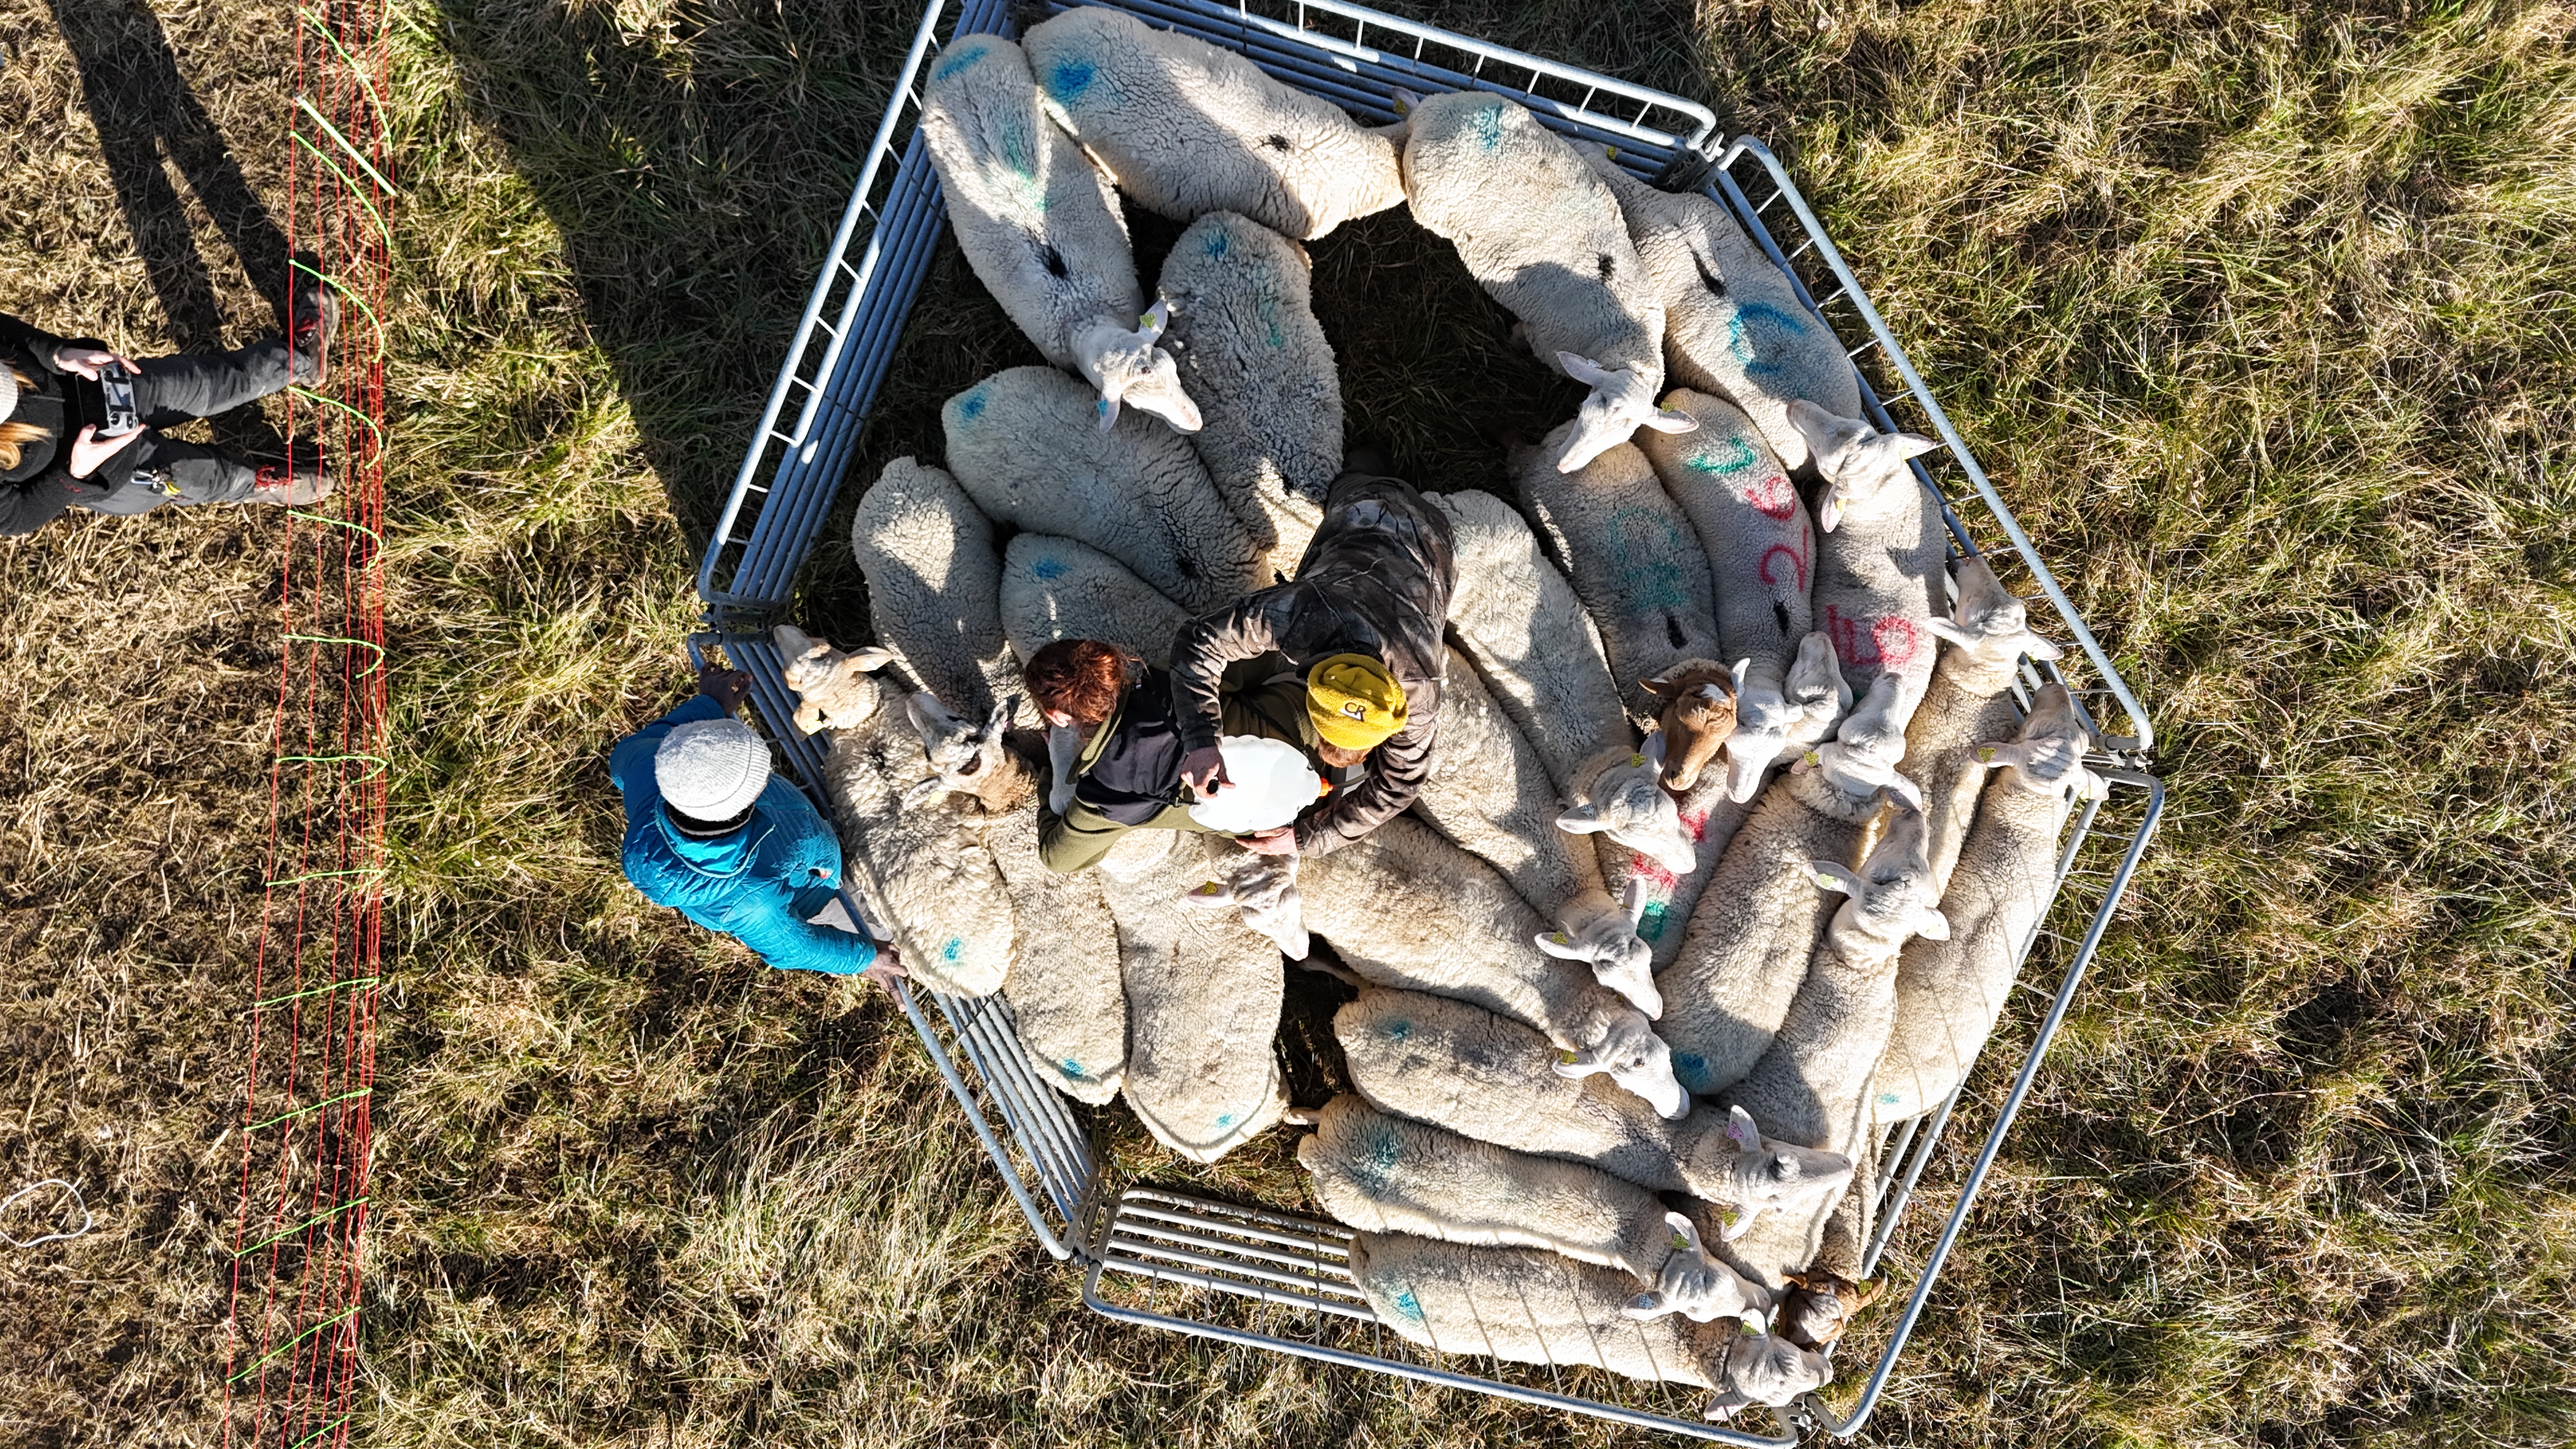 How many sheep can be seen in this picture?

26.